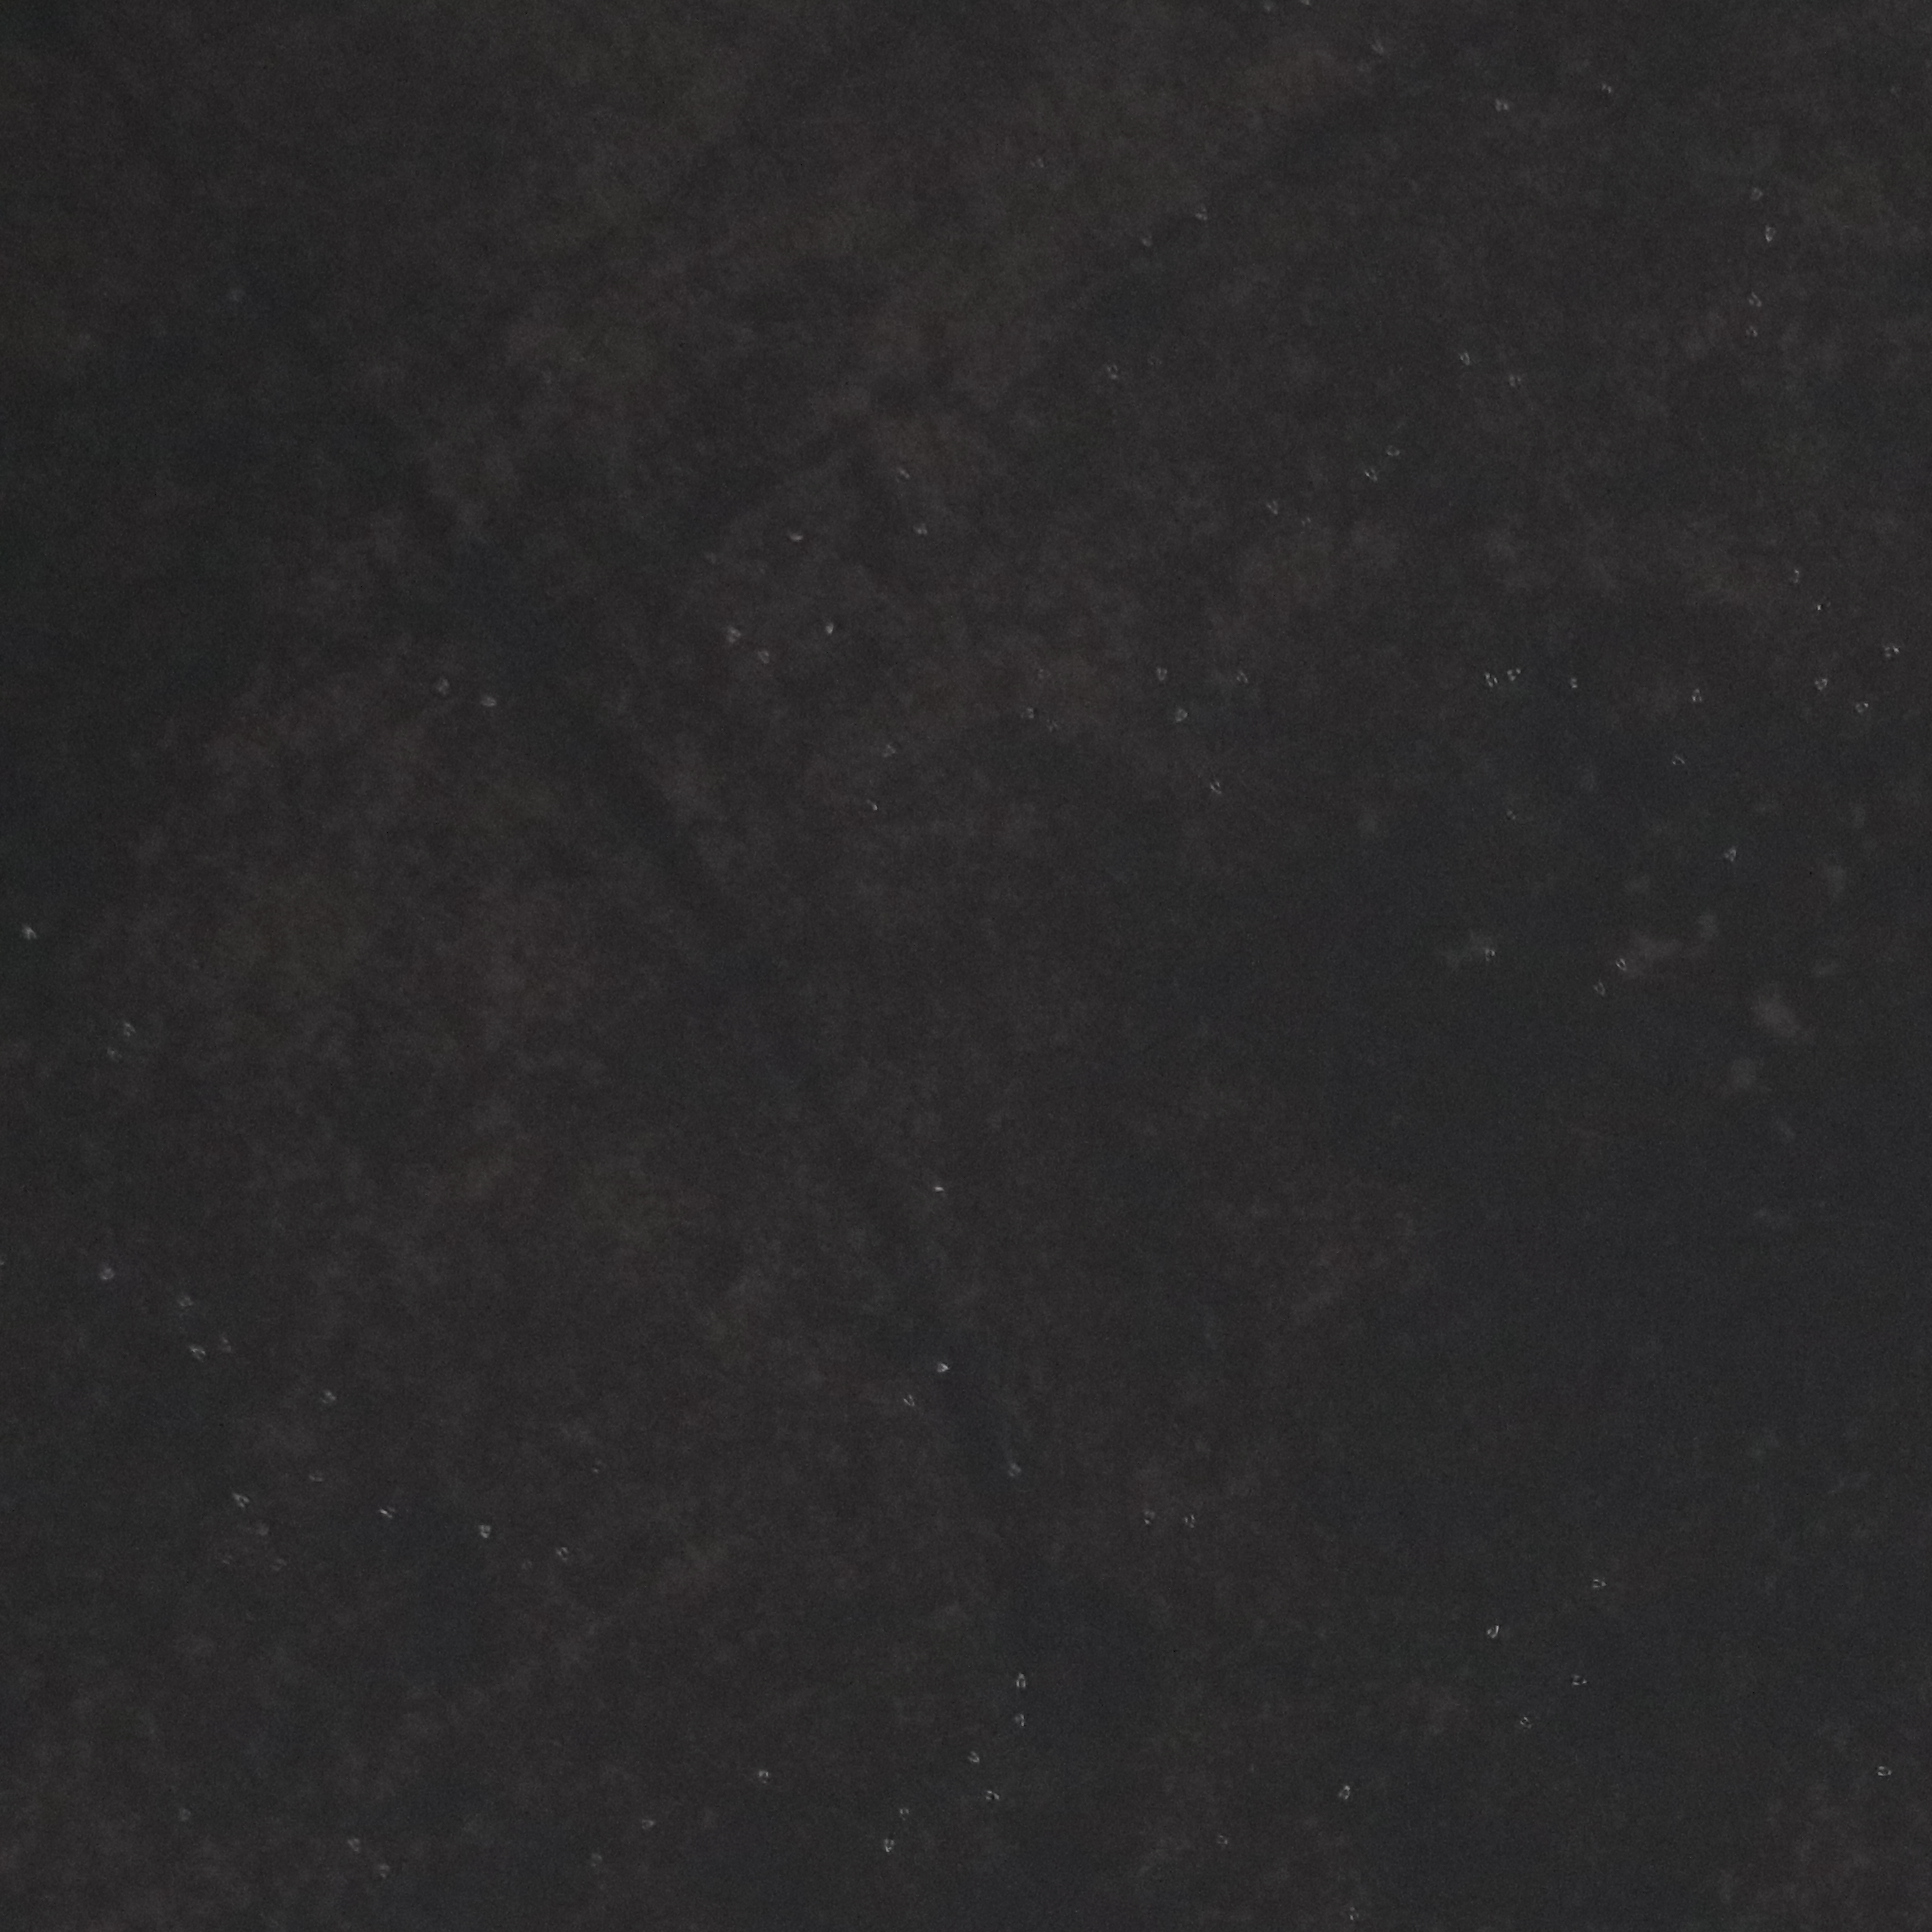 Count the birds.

93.